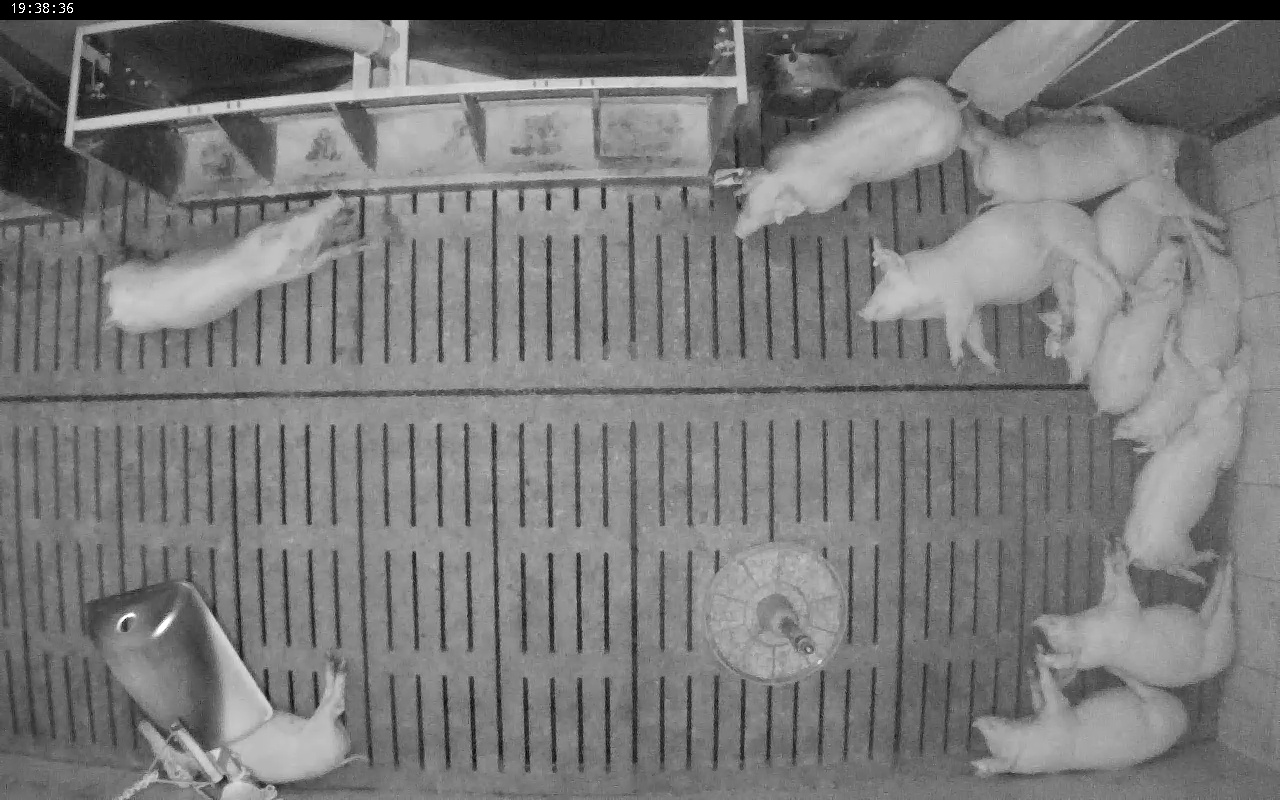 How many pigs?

11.